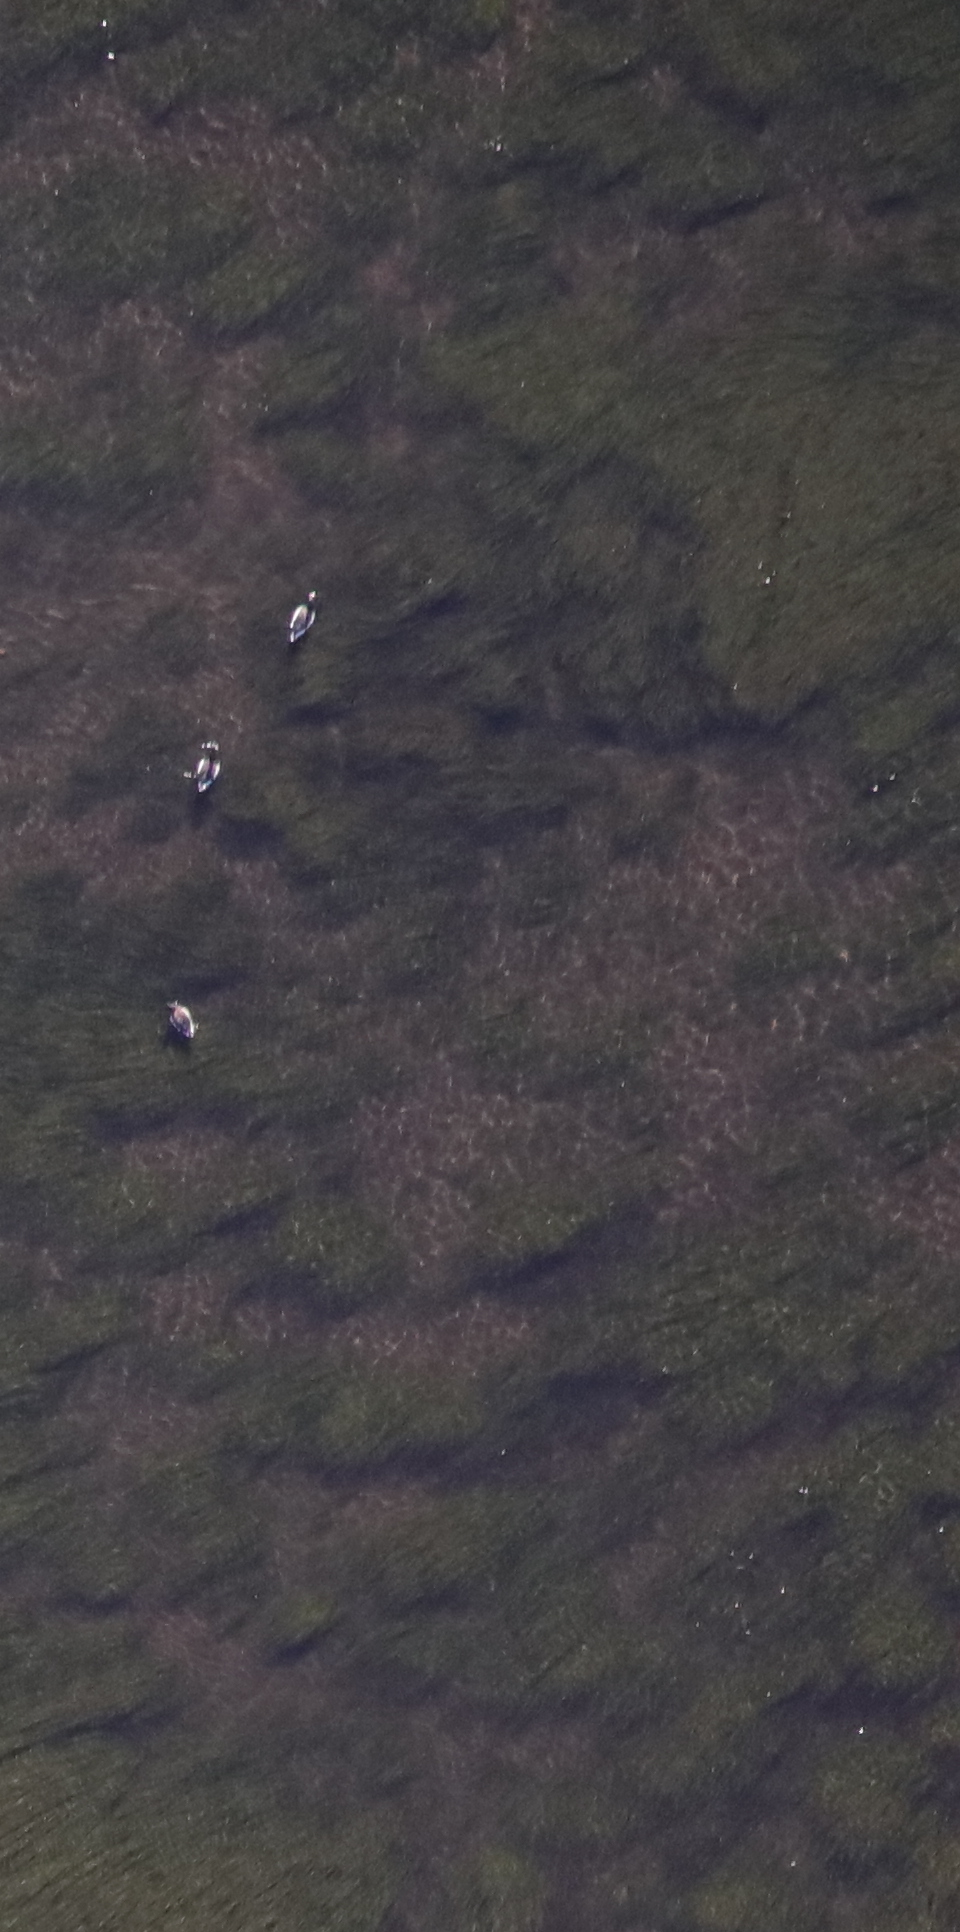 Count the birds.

3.